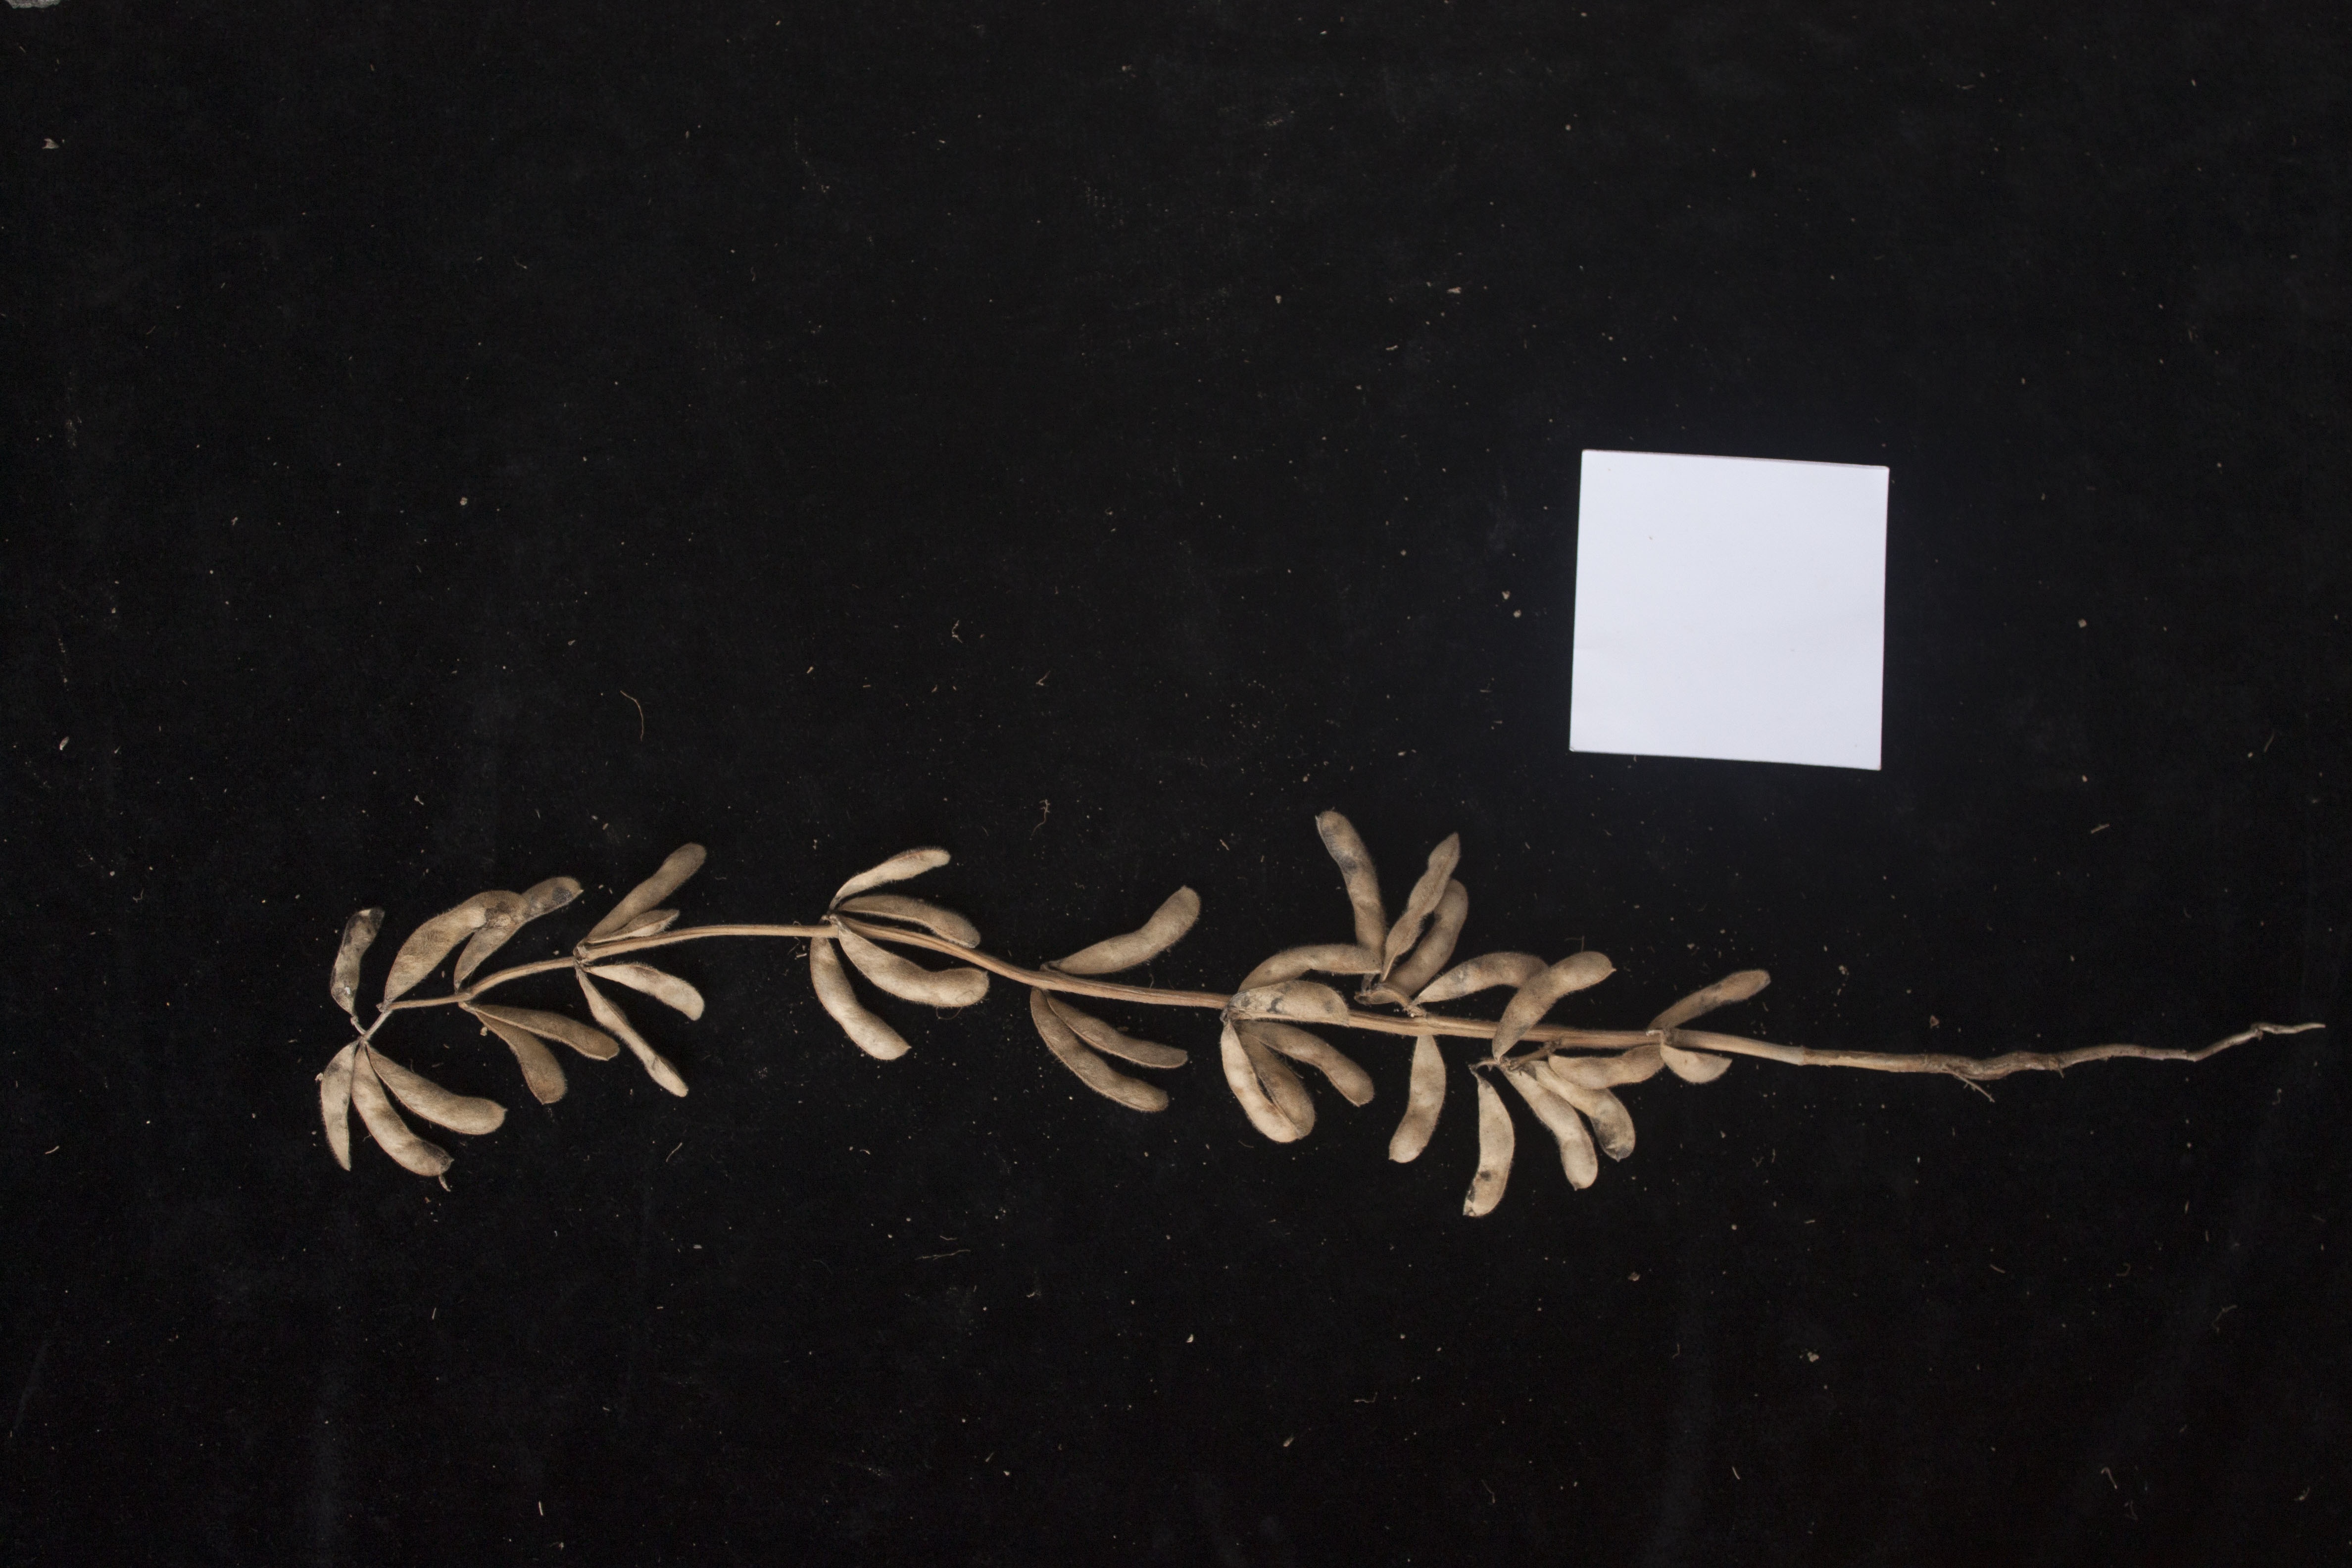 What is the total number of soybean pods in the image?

36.